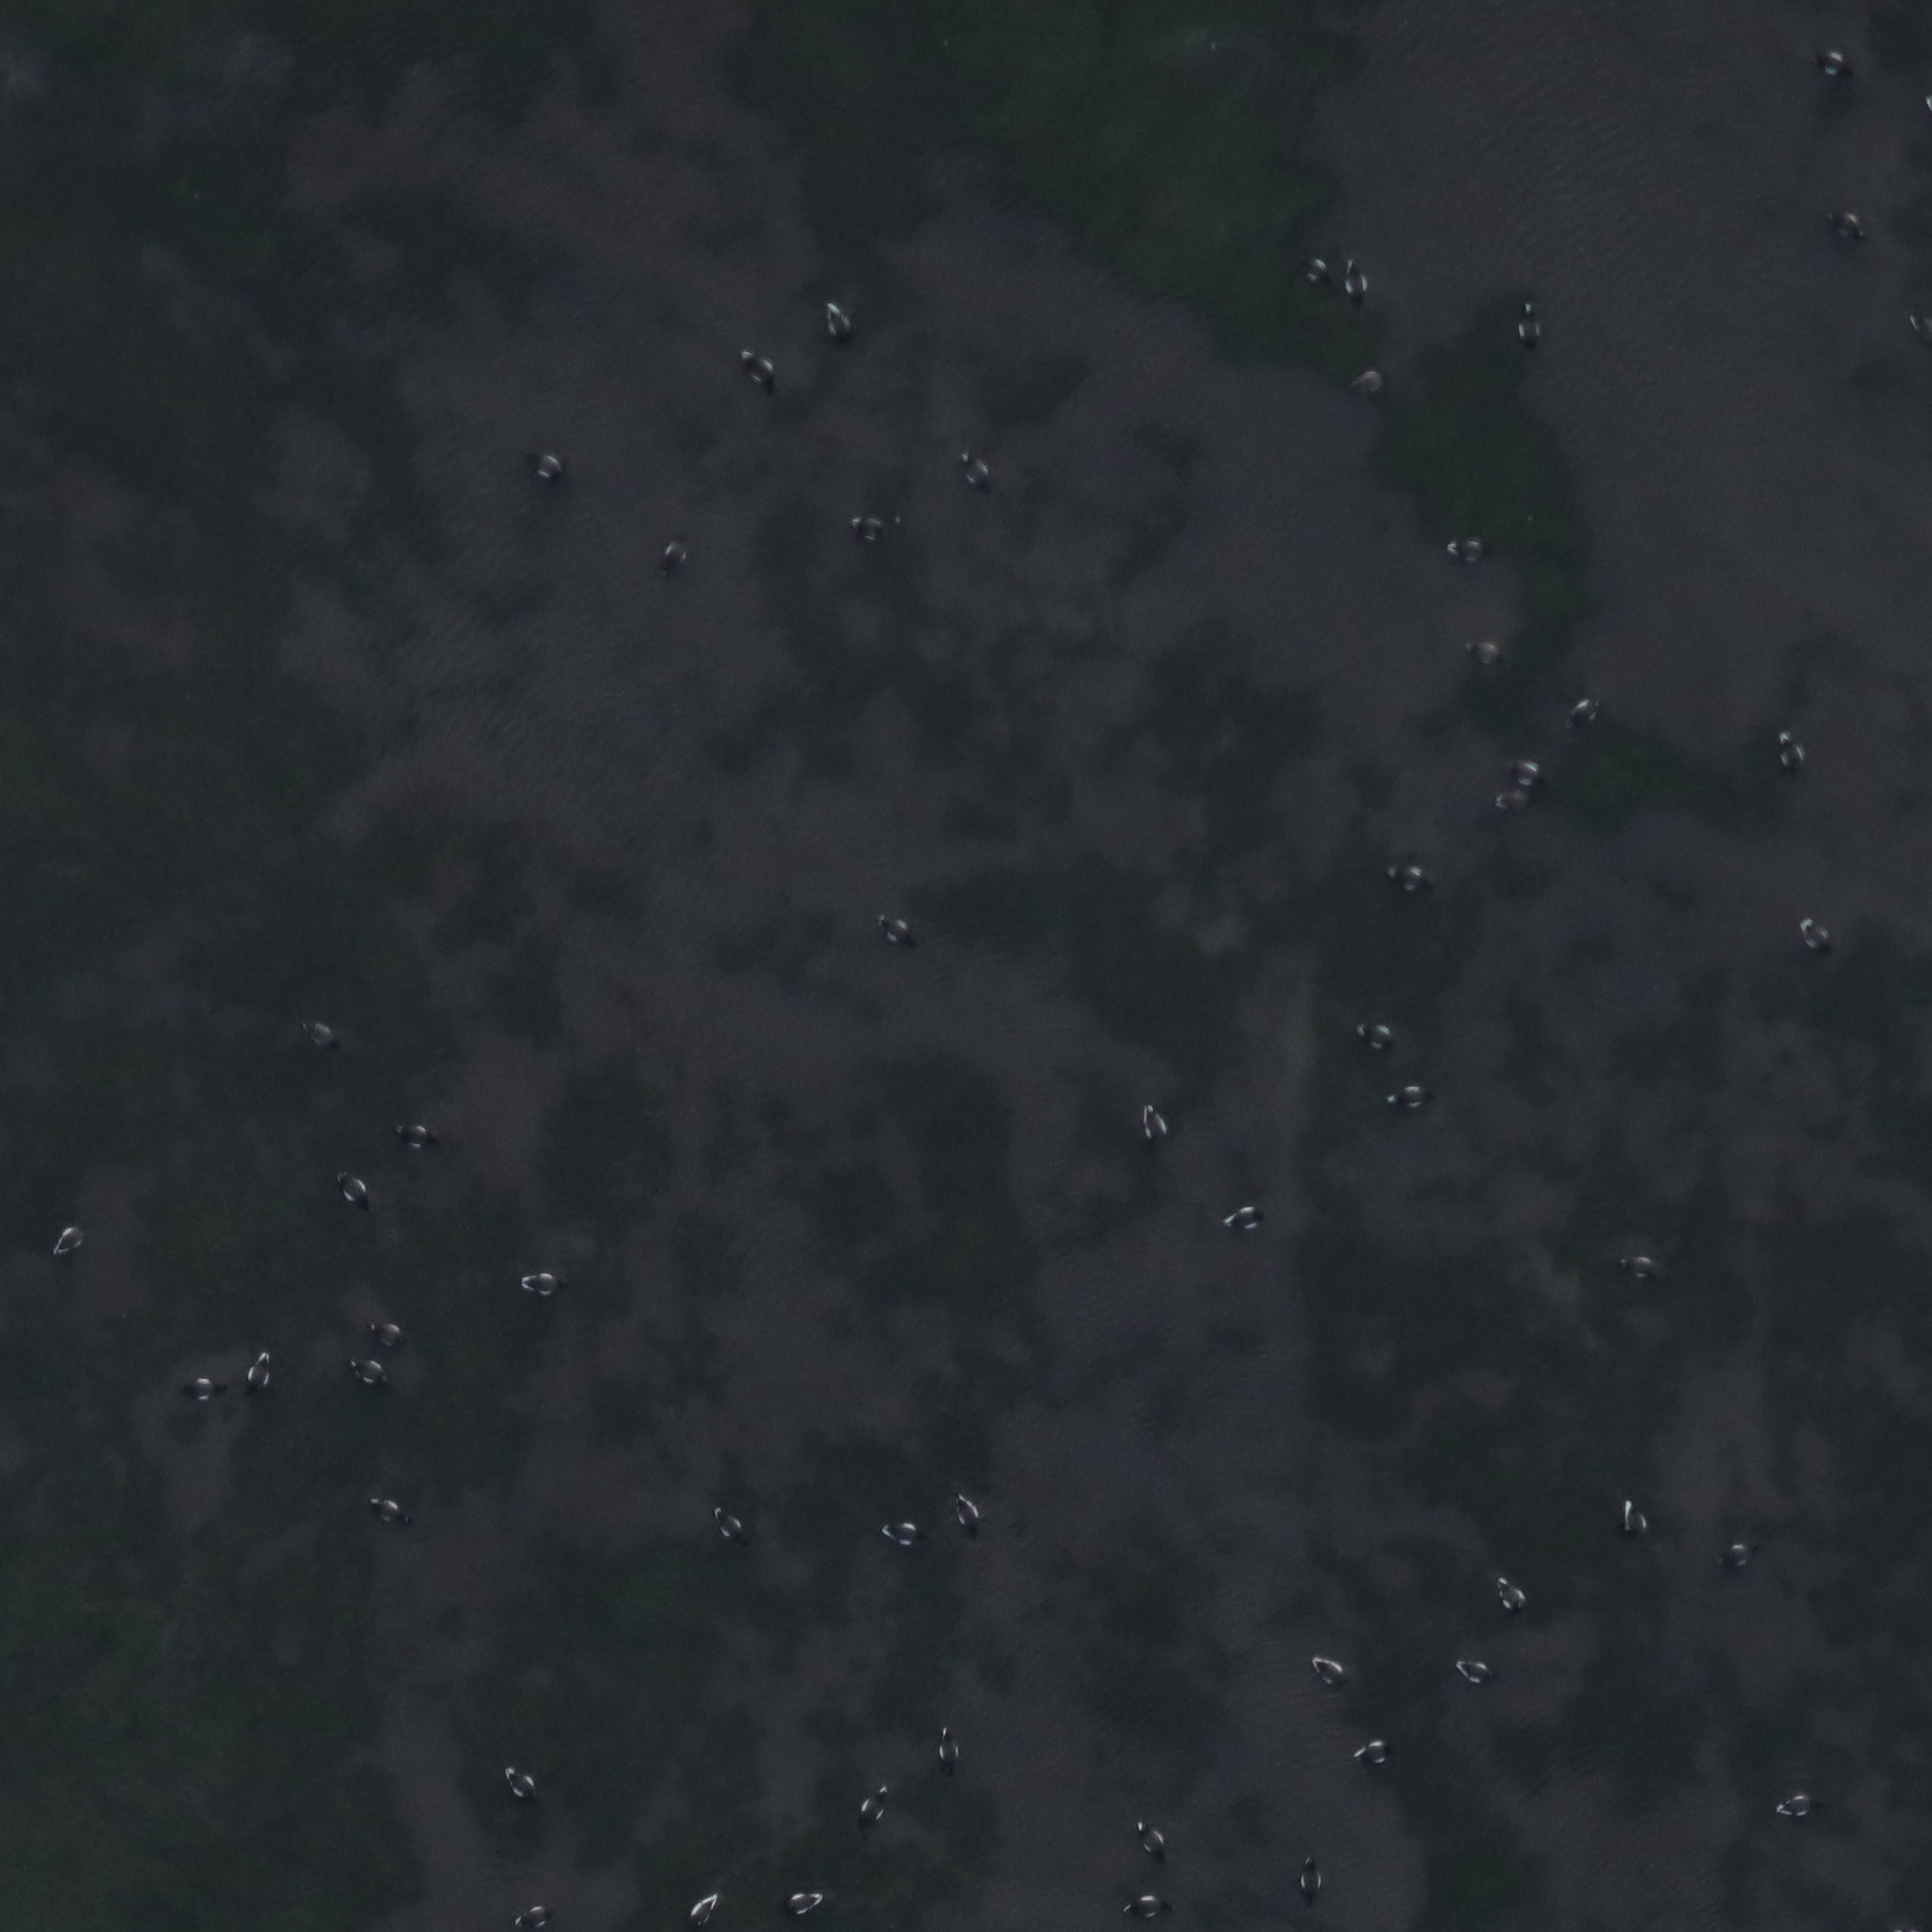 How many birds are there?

56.